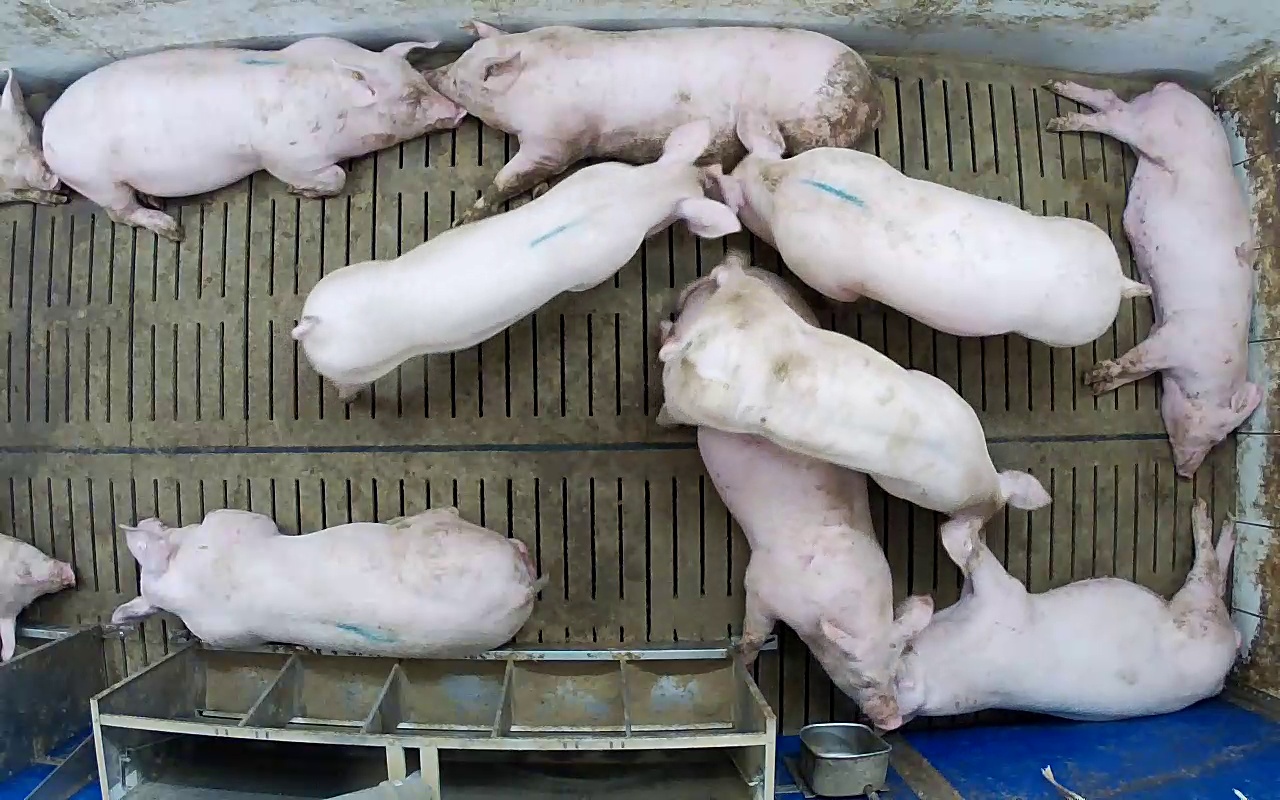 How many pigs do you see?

11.